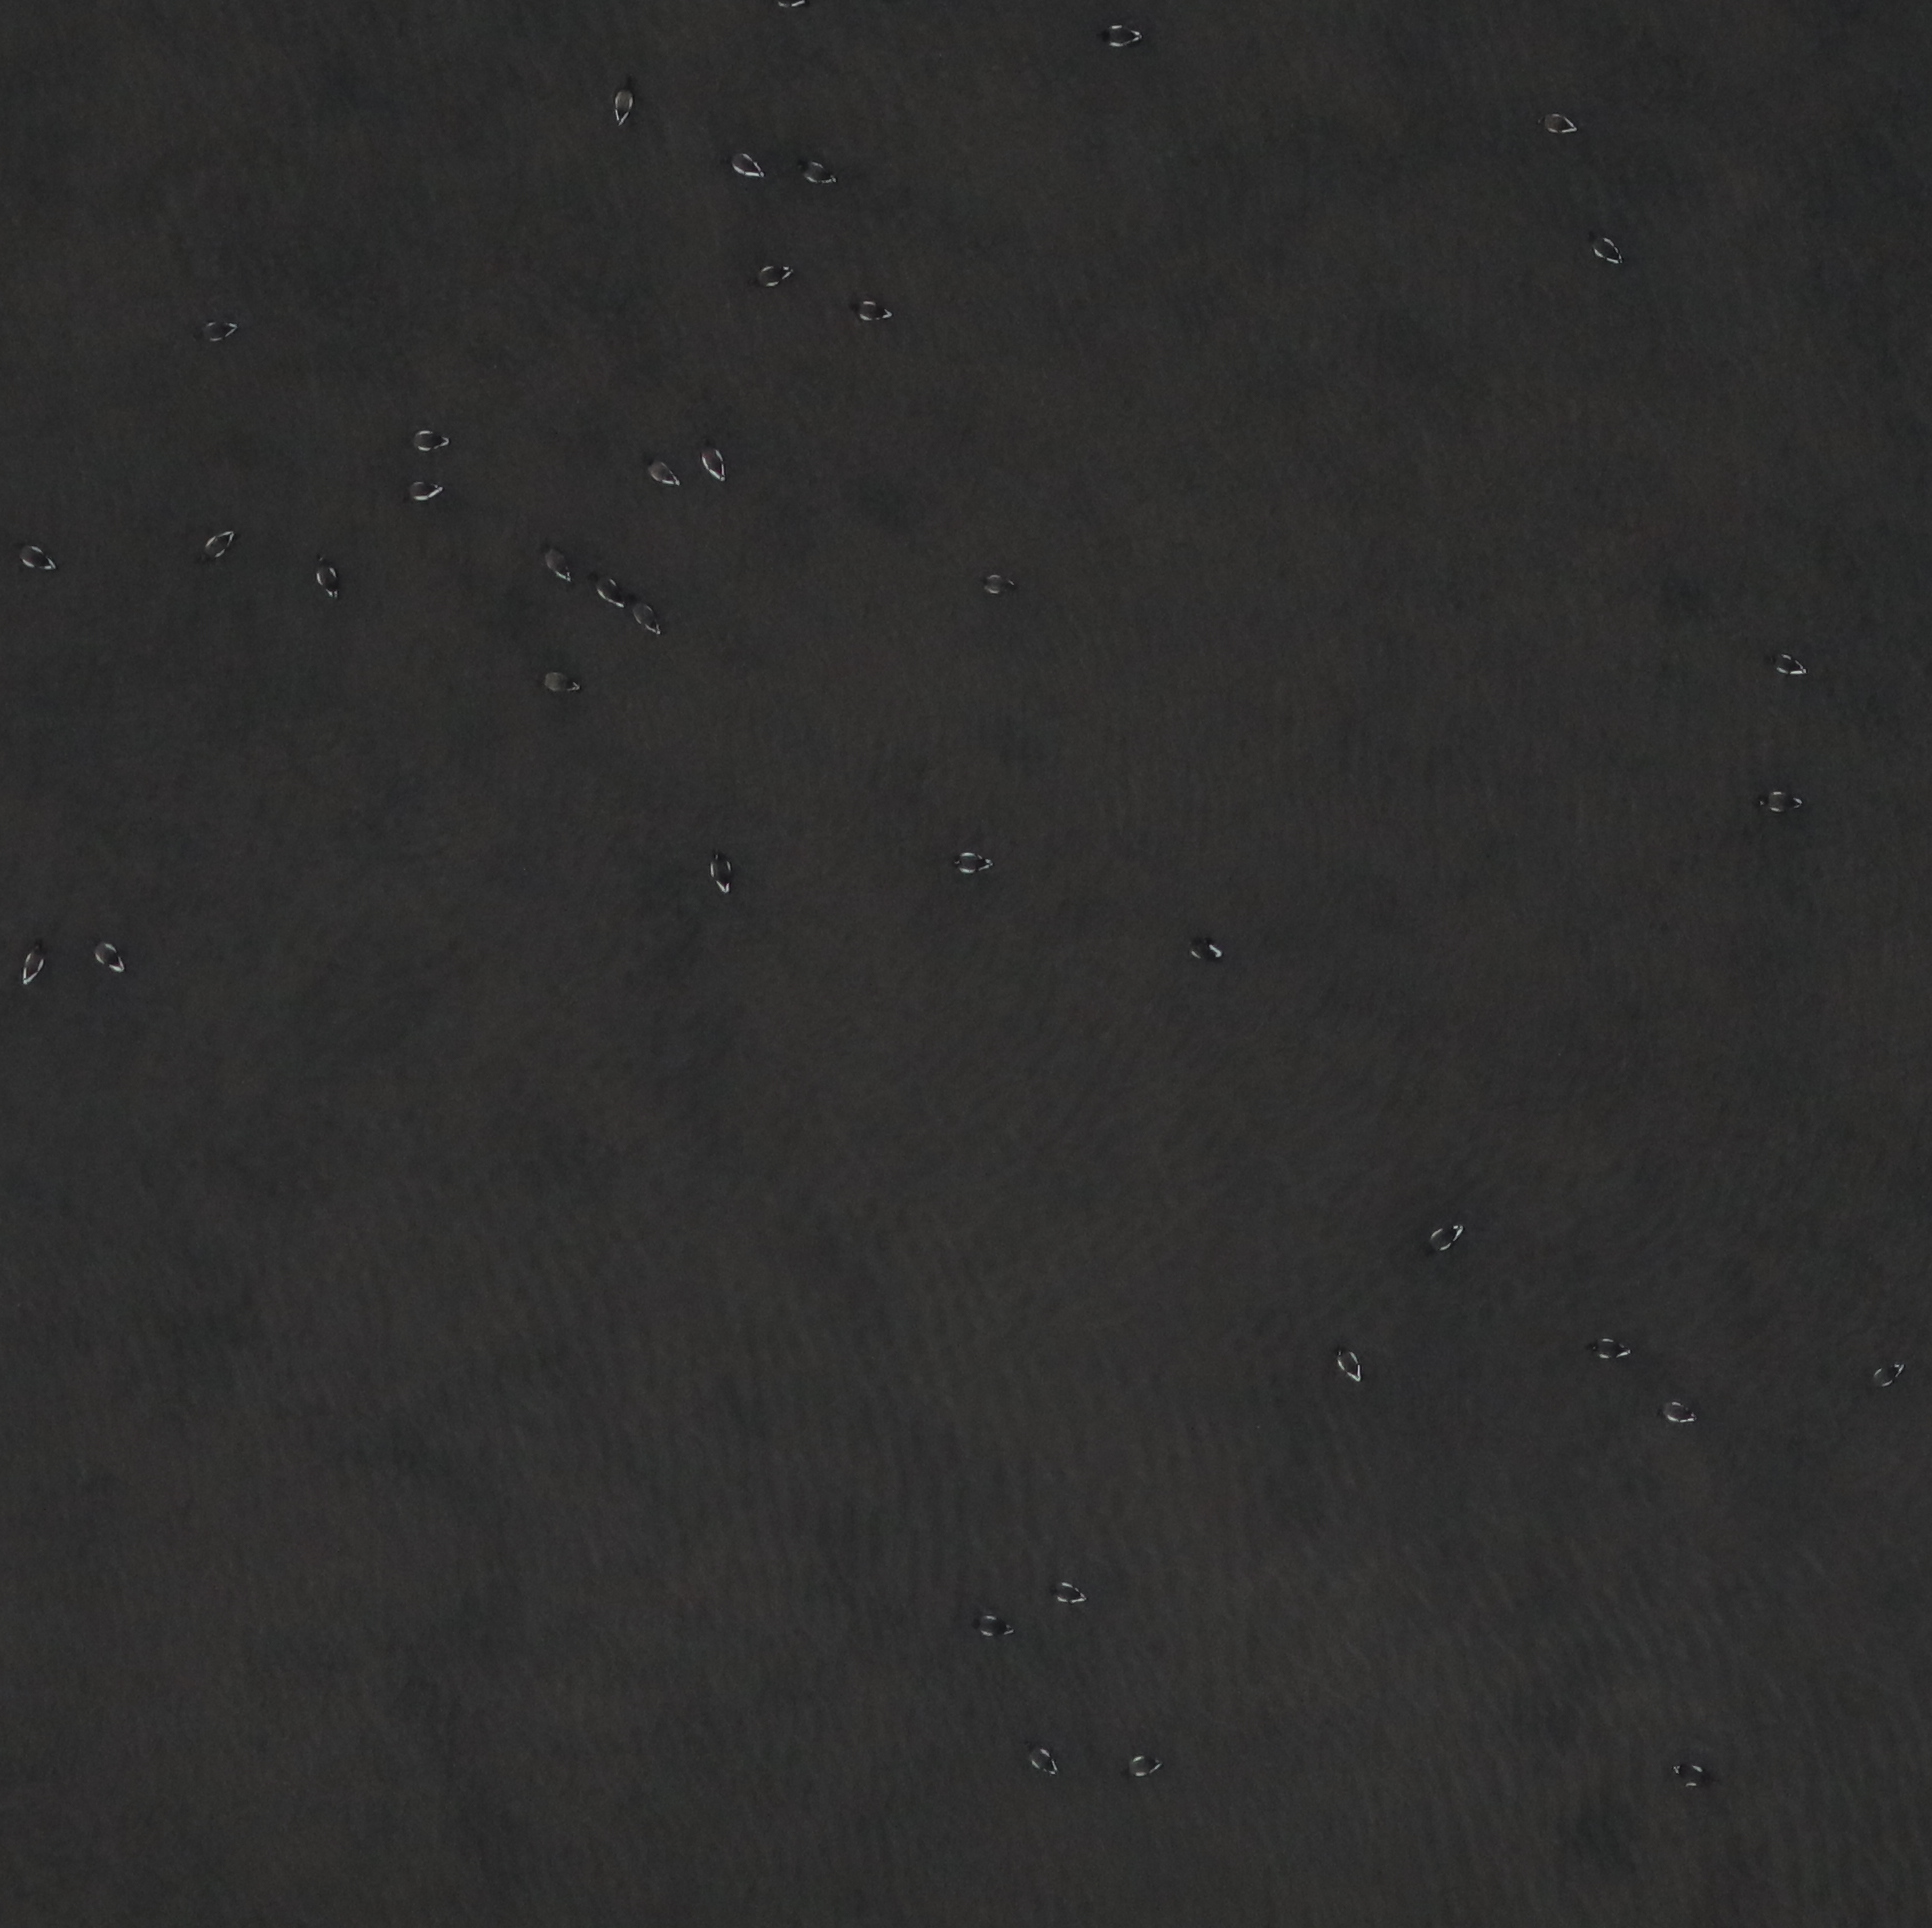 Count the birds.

38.